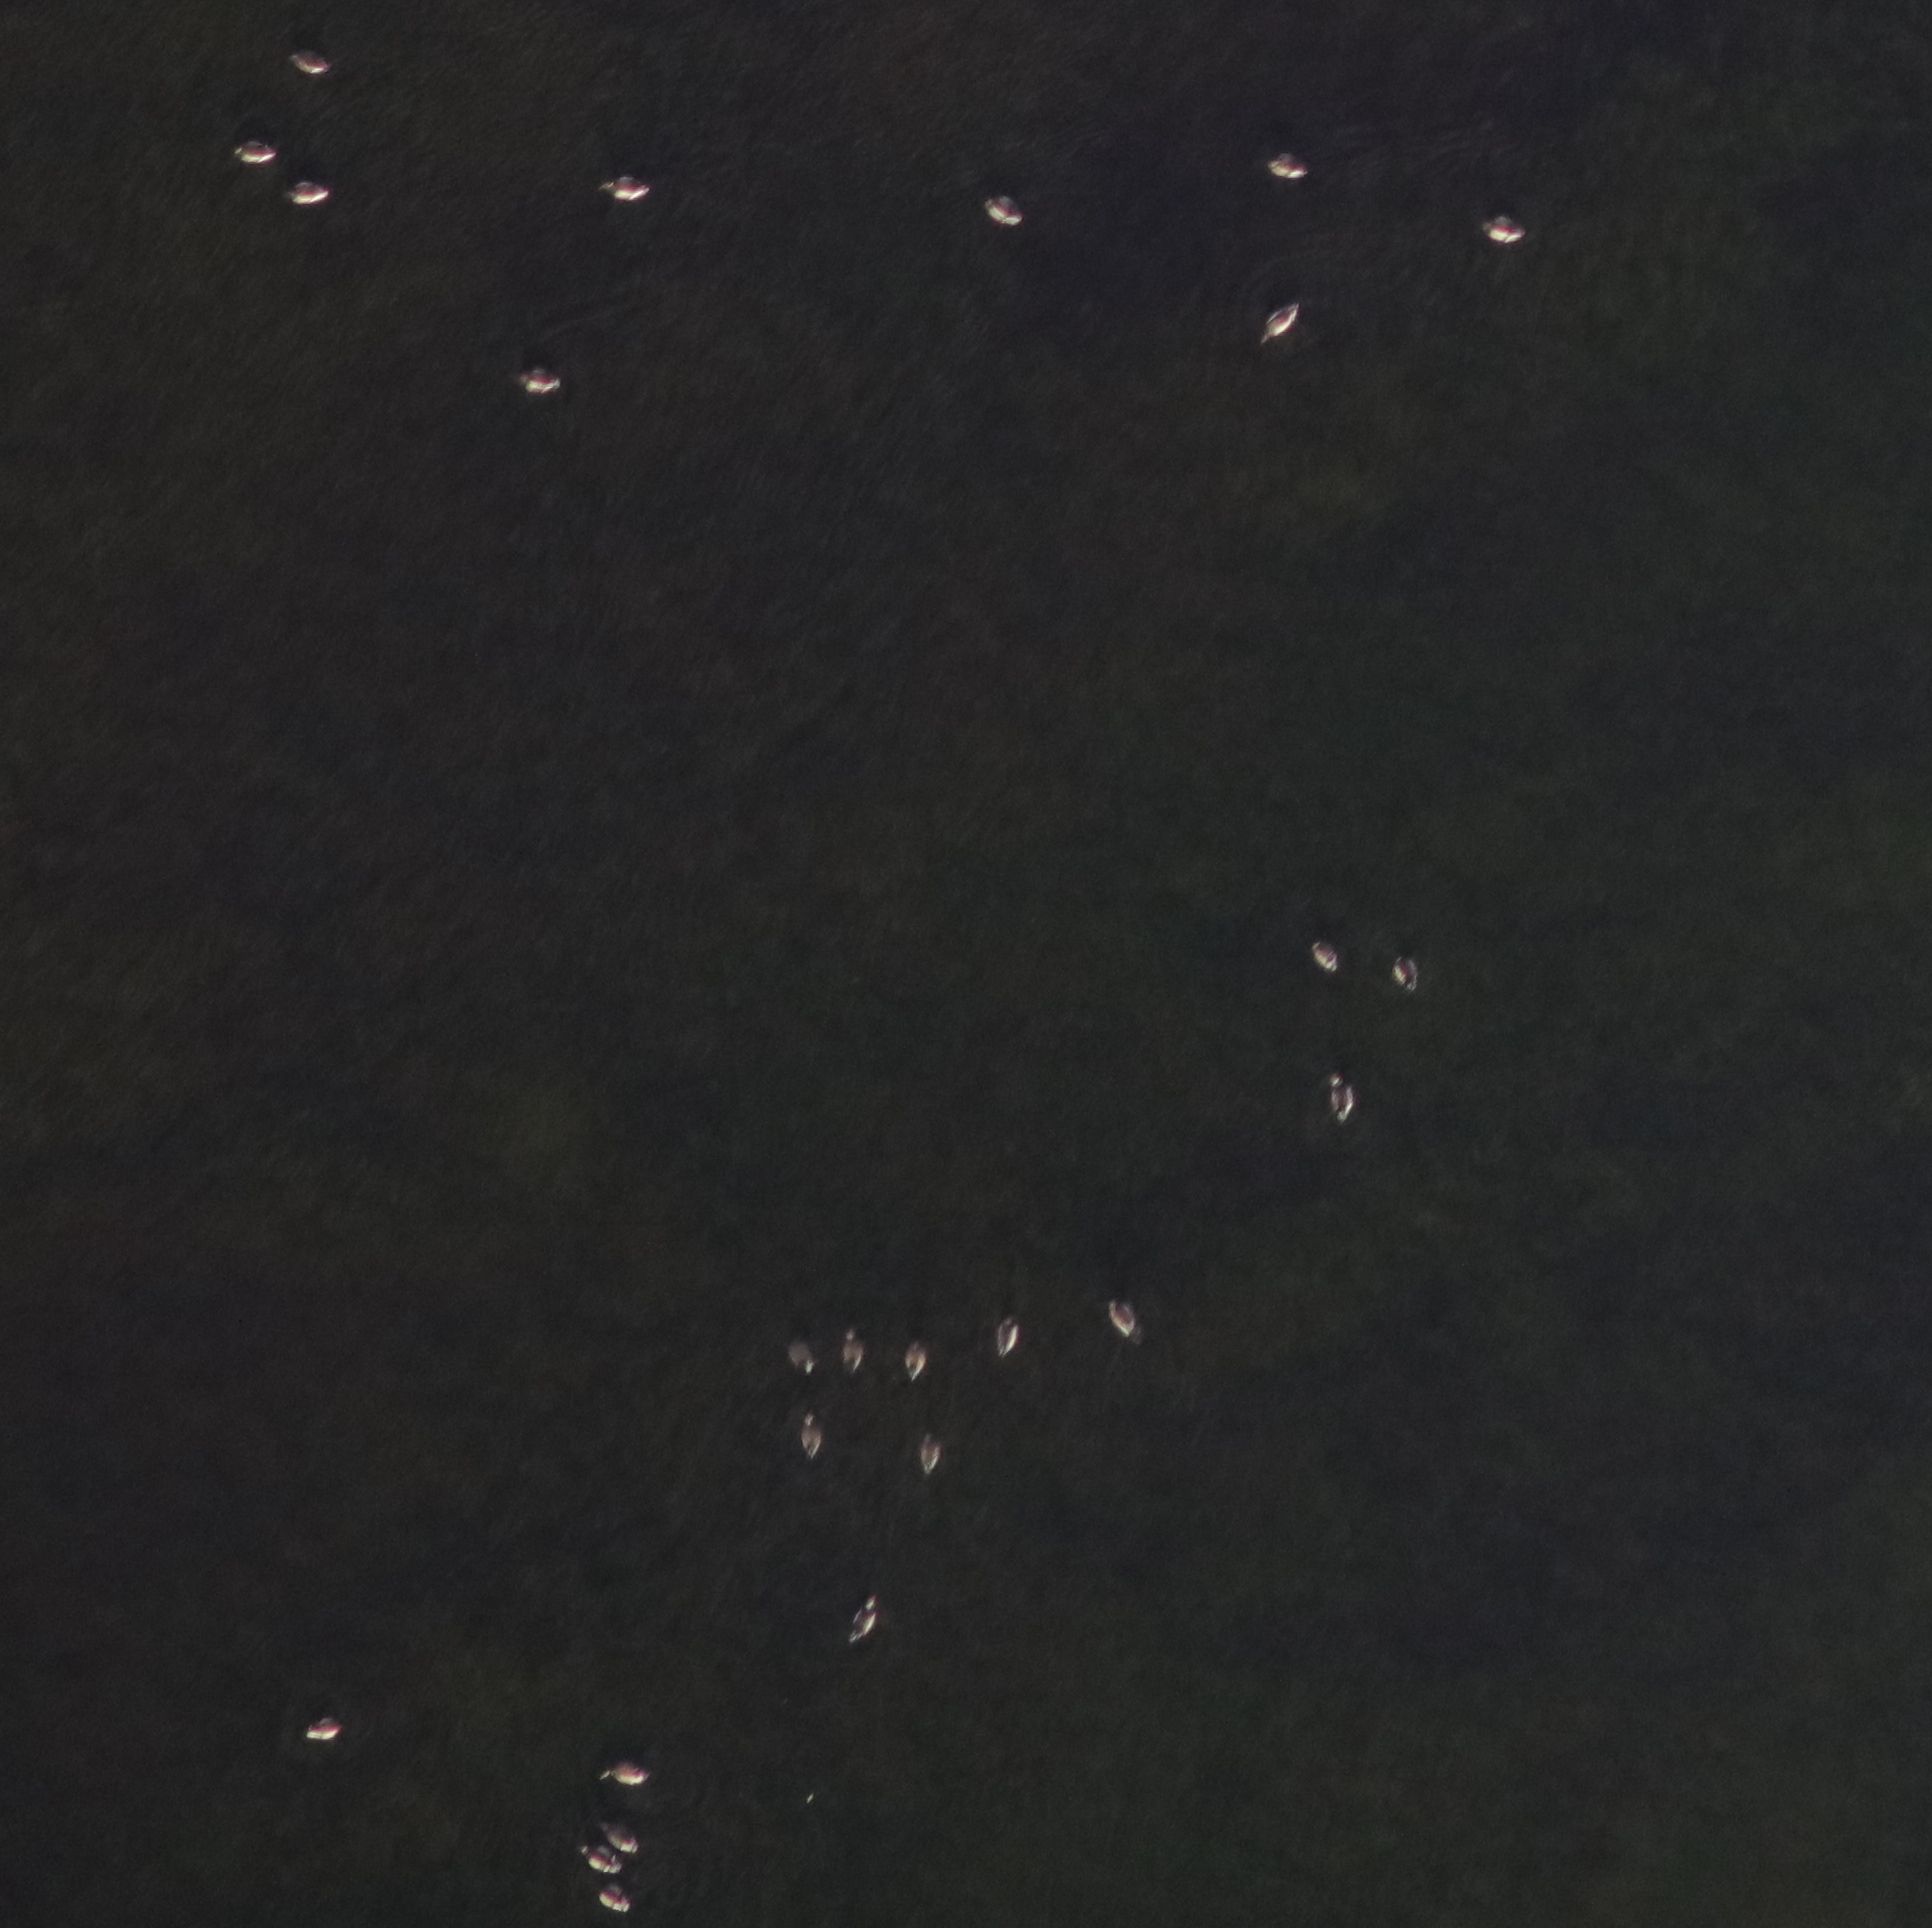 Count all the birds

25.